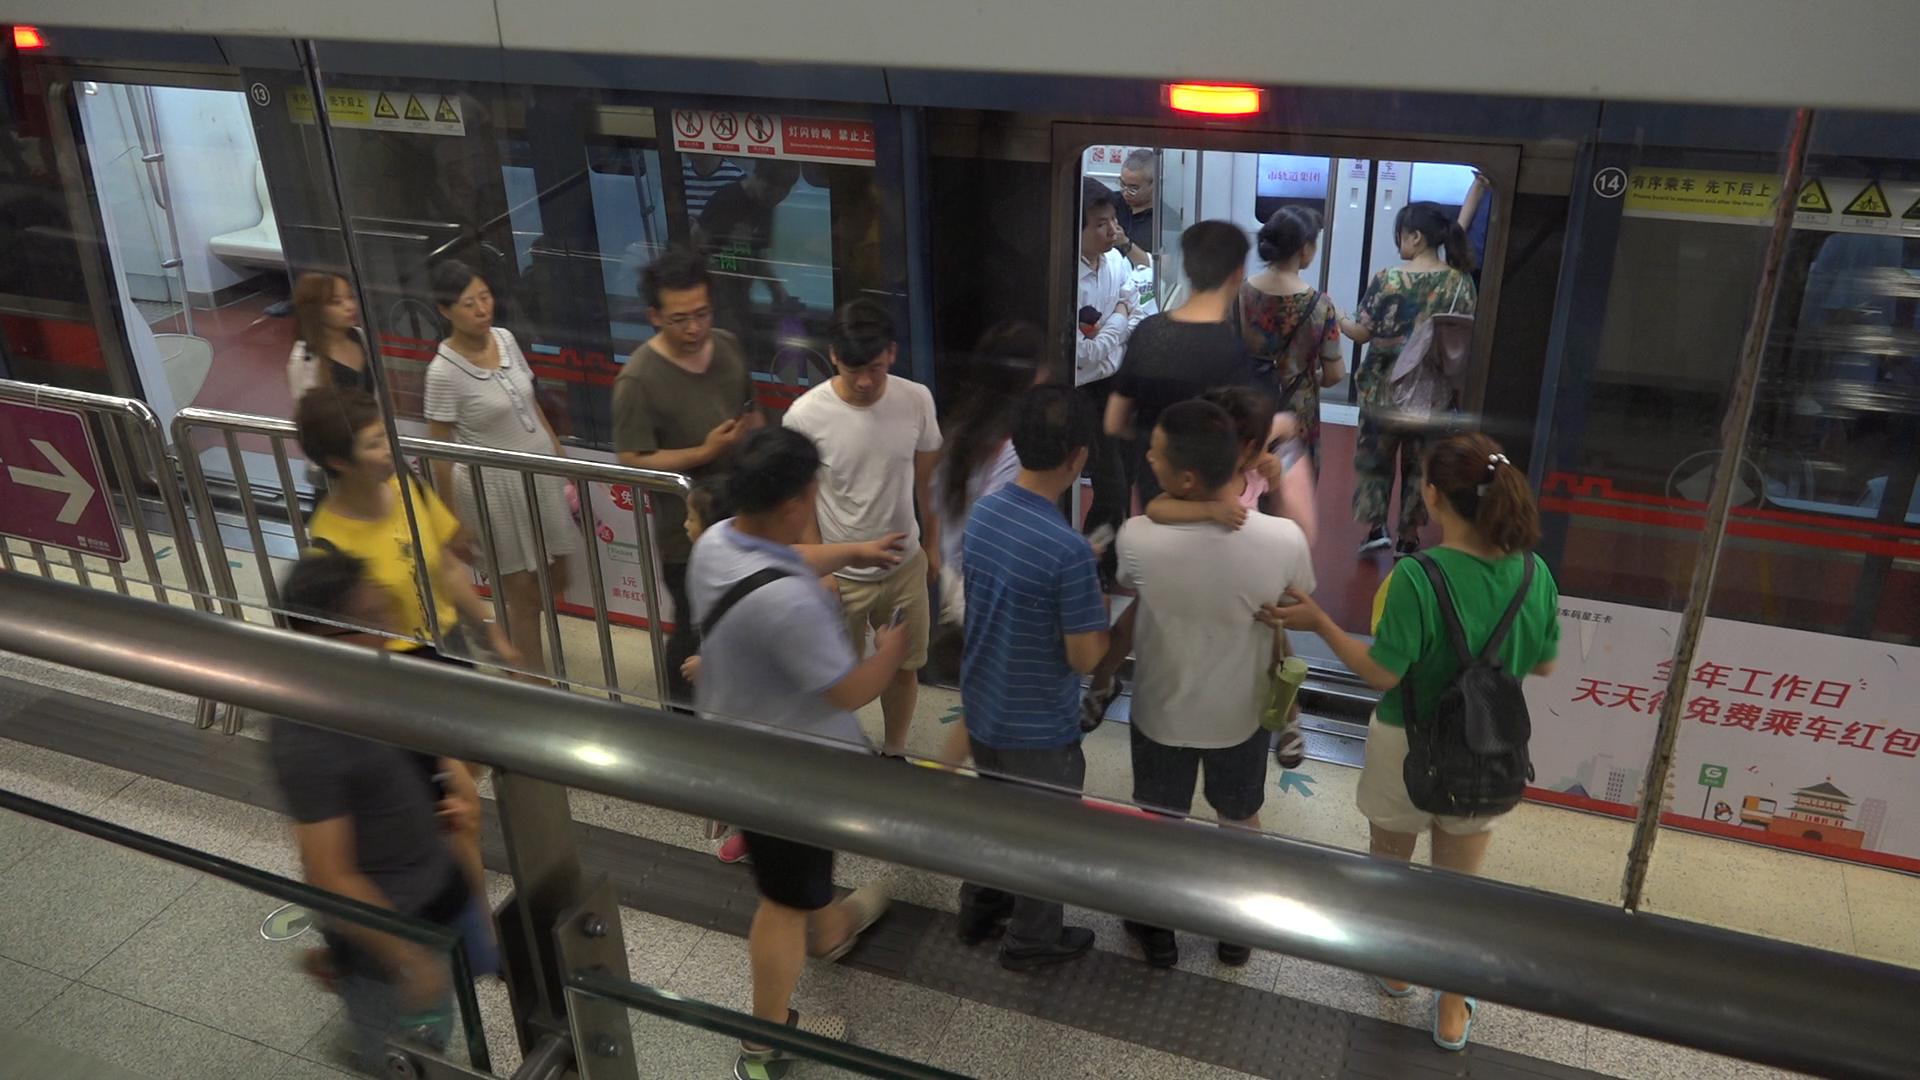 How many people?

18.